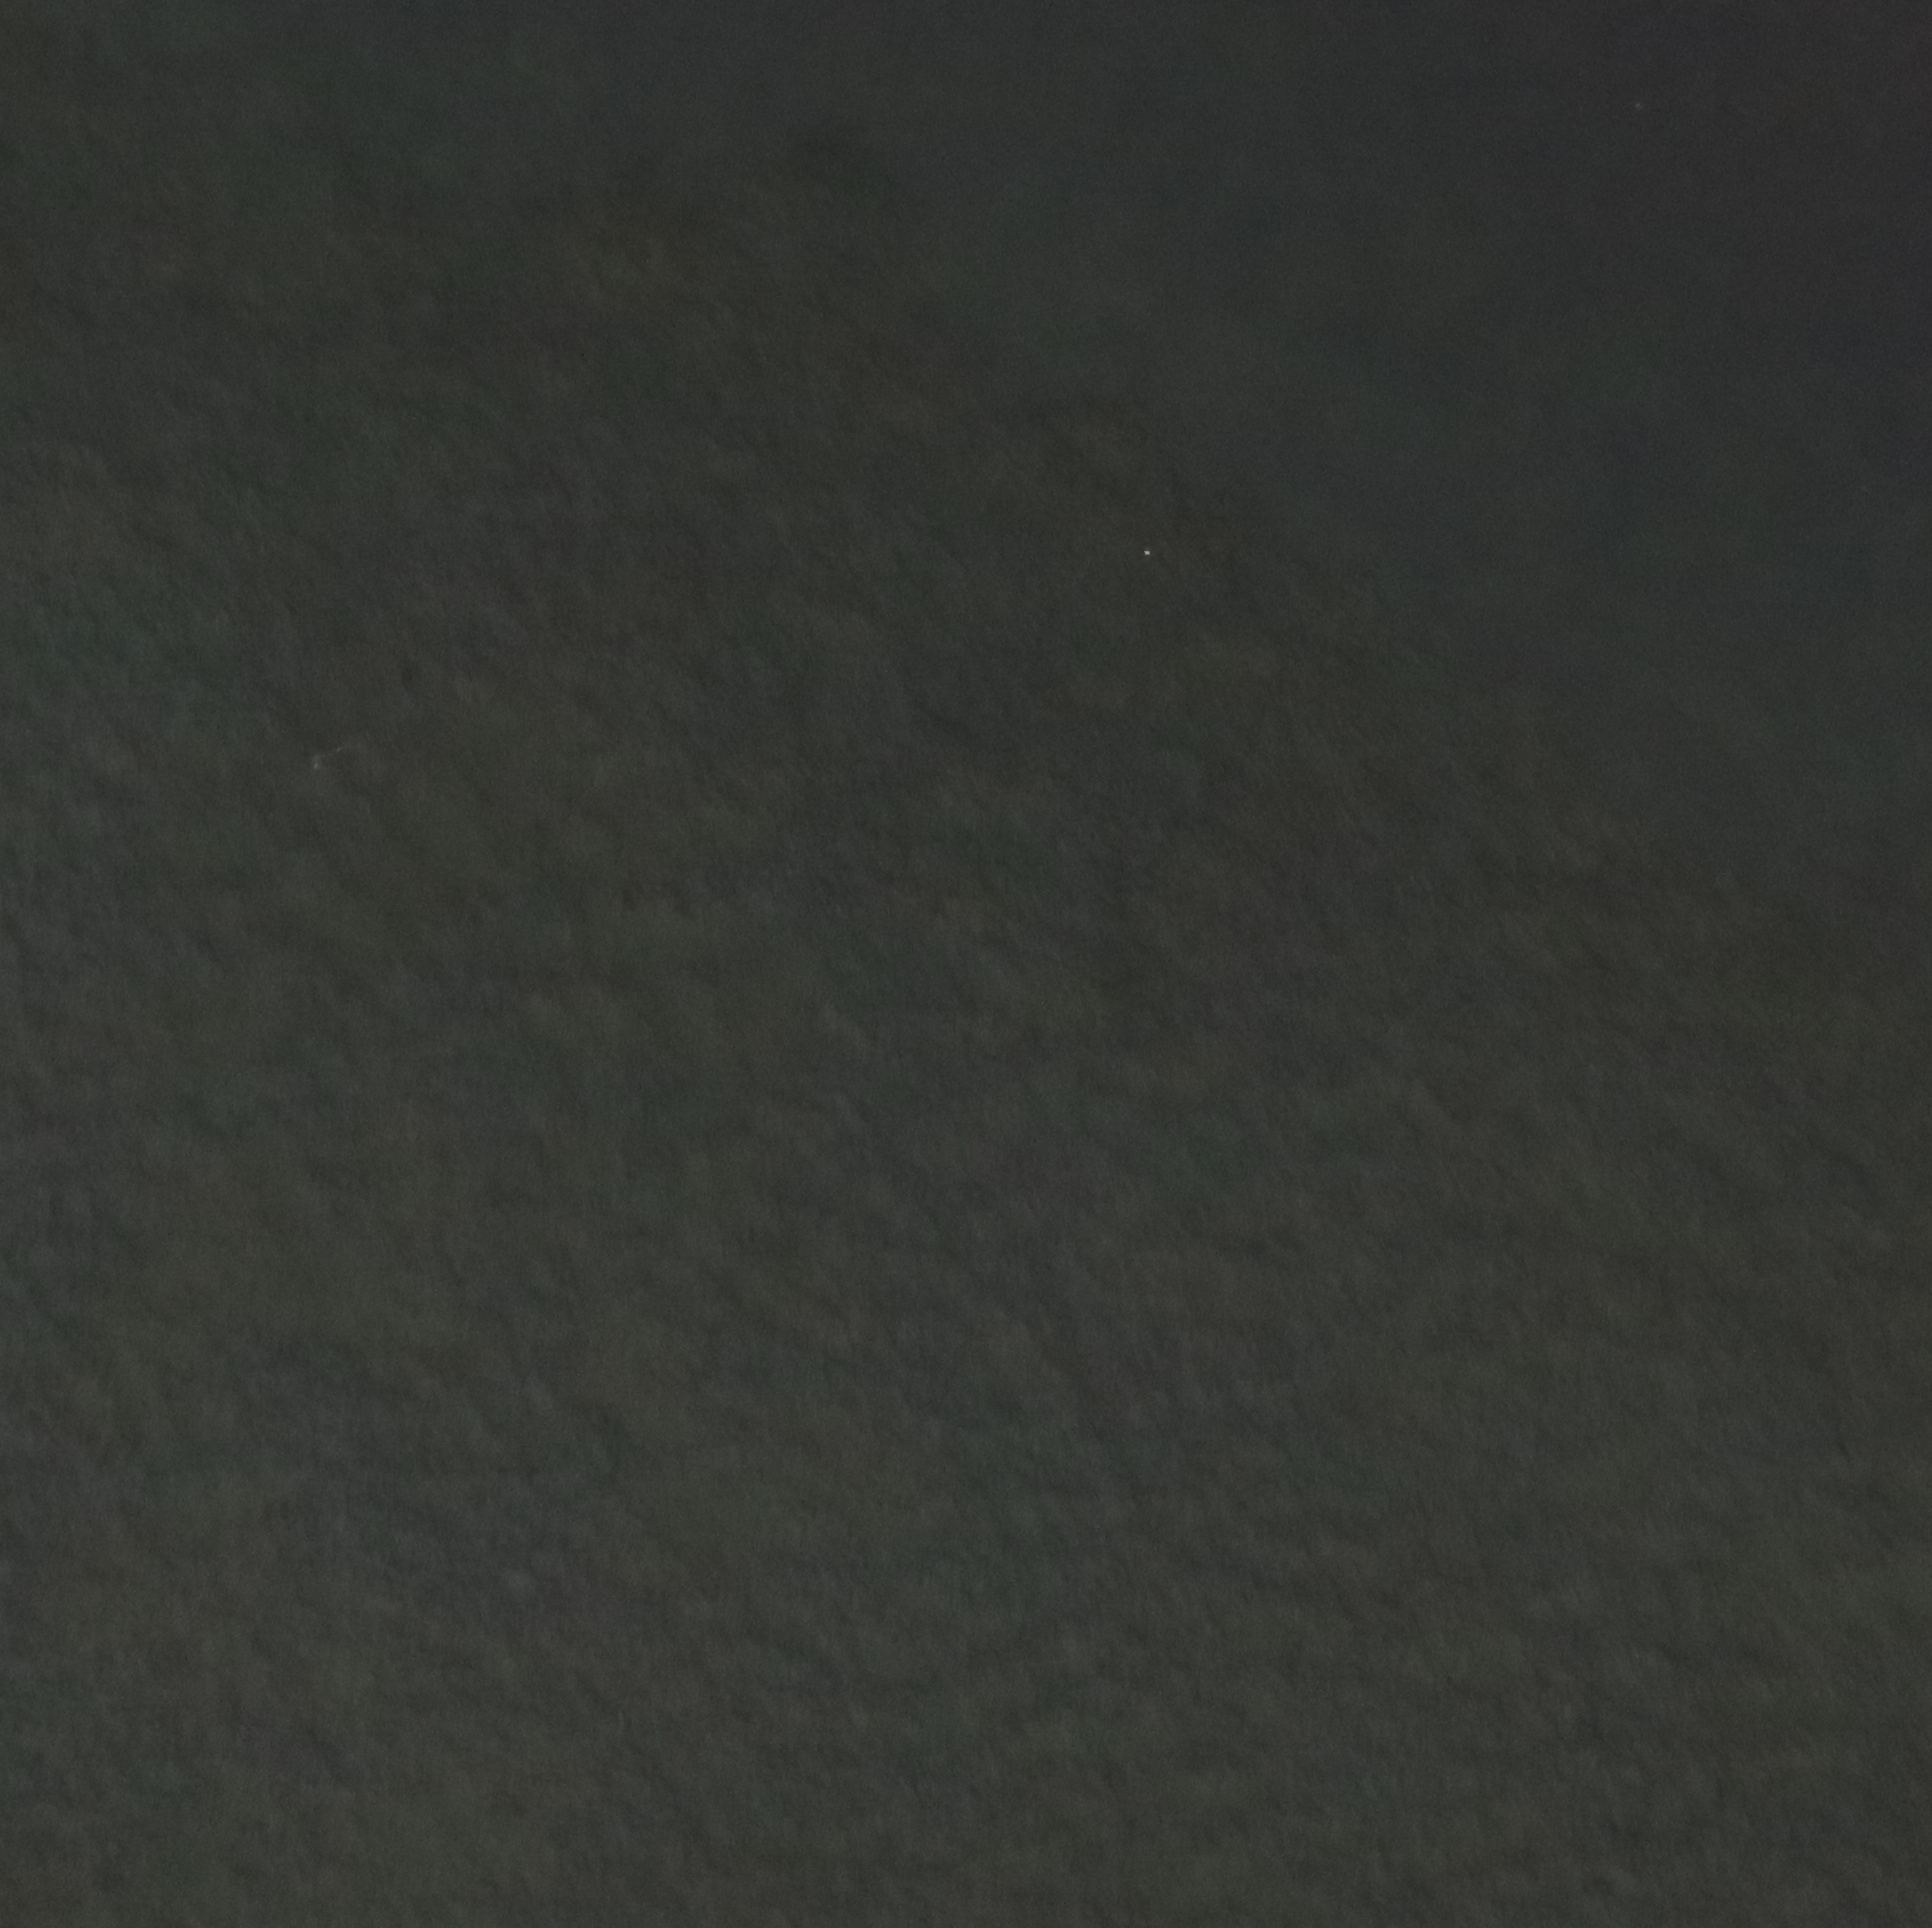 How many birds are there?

0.